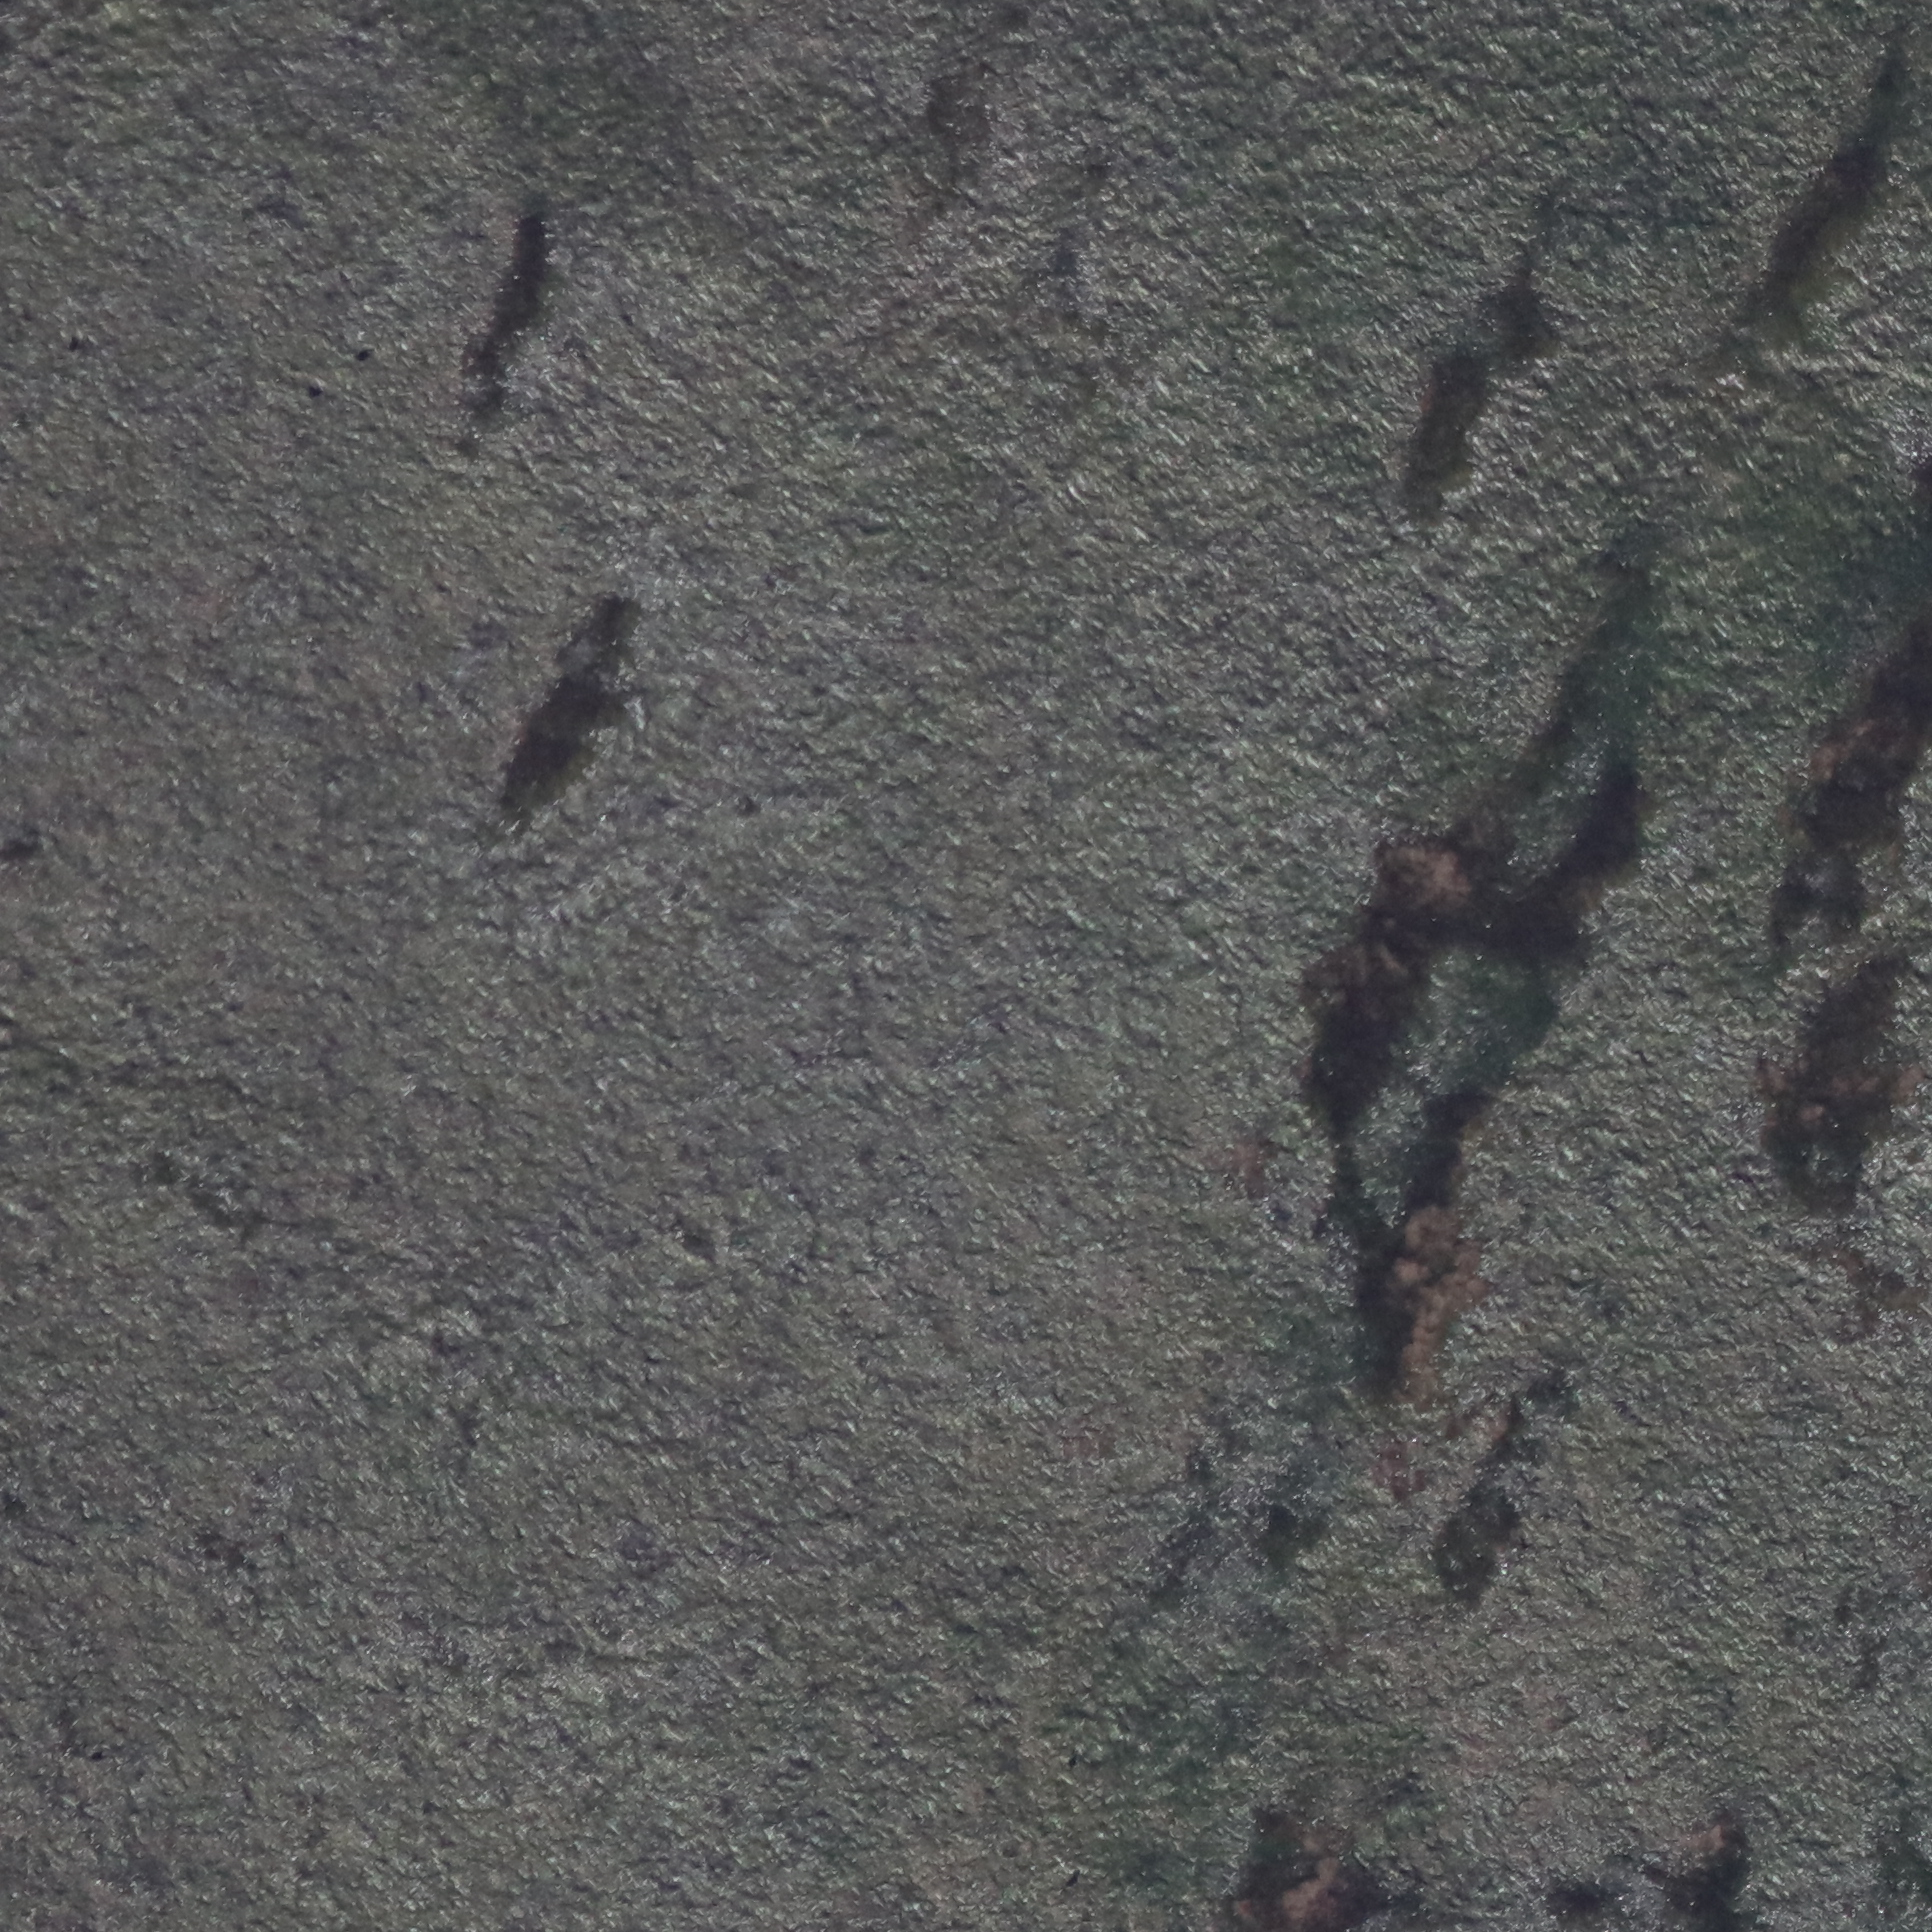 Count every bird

0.